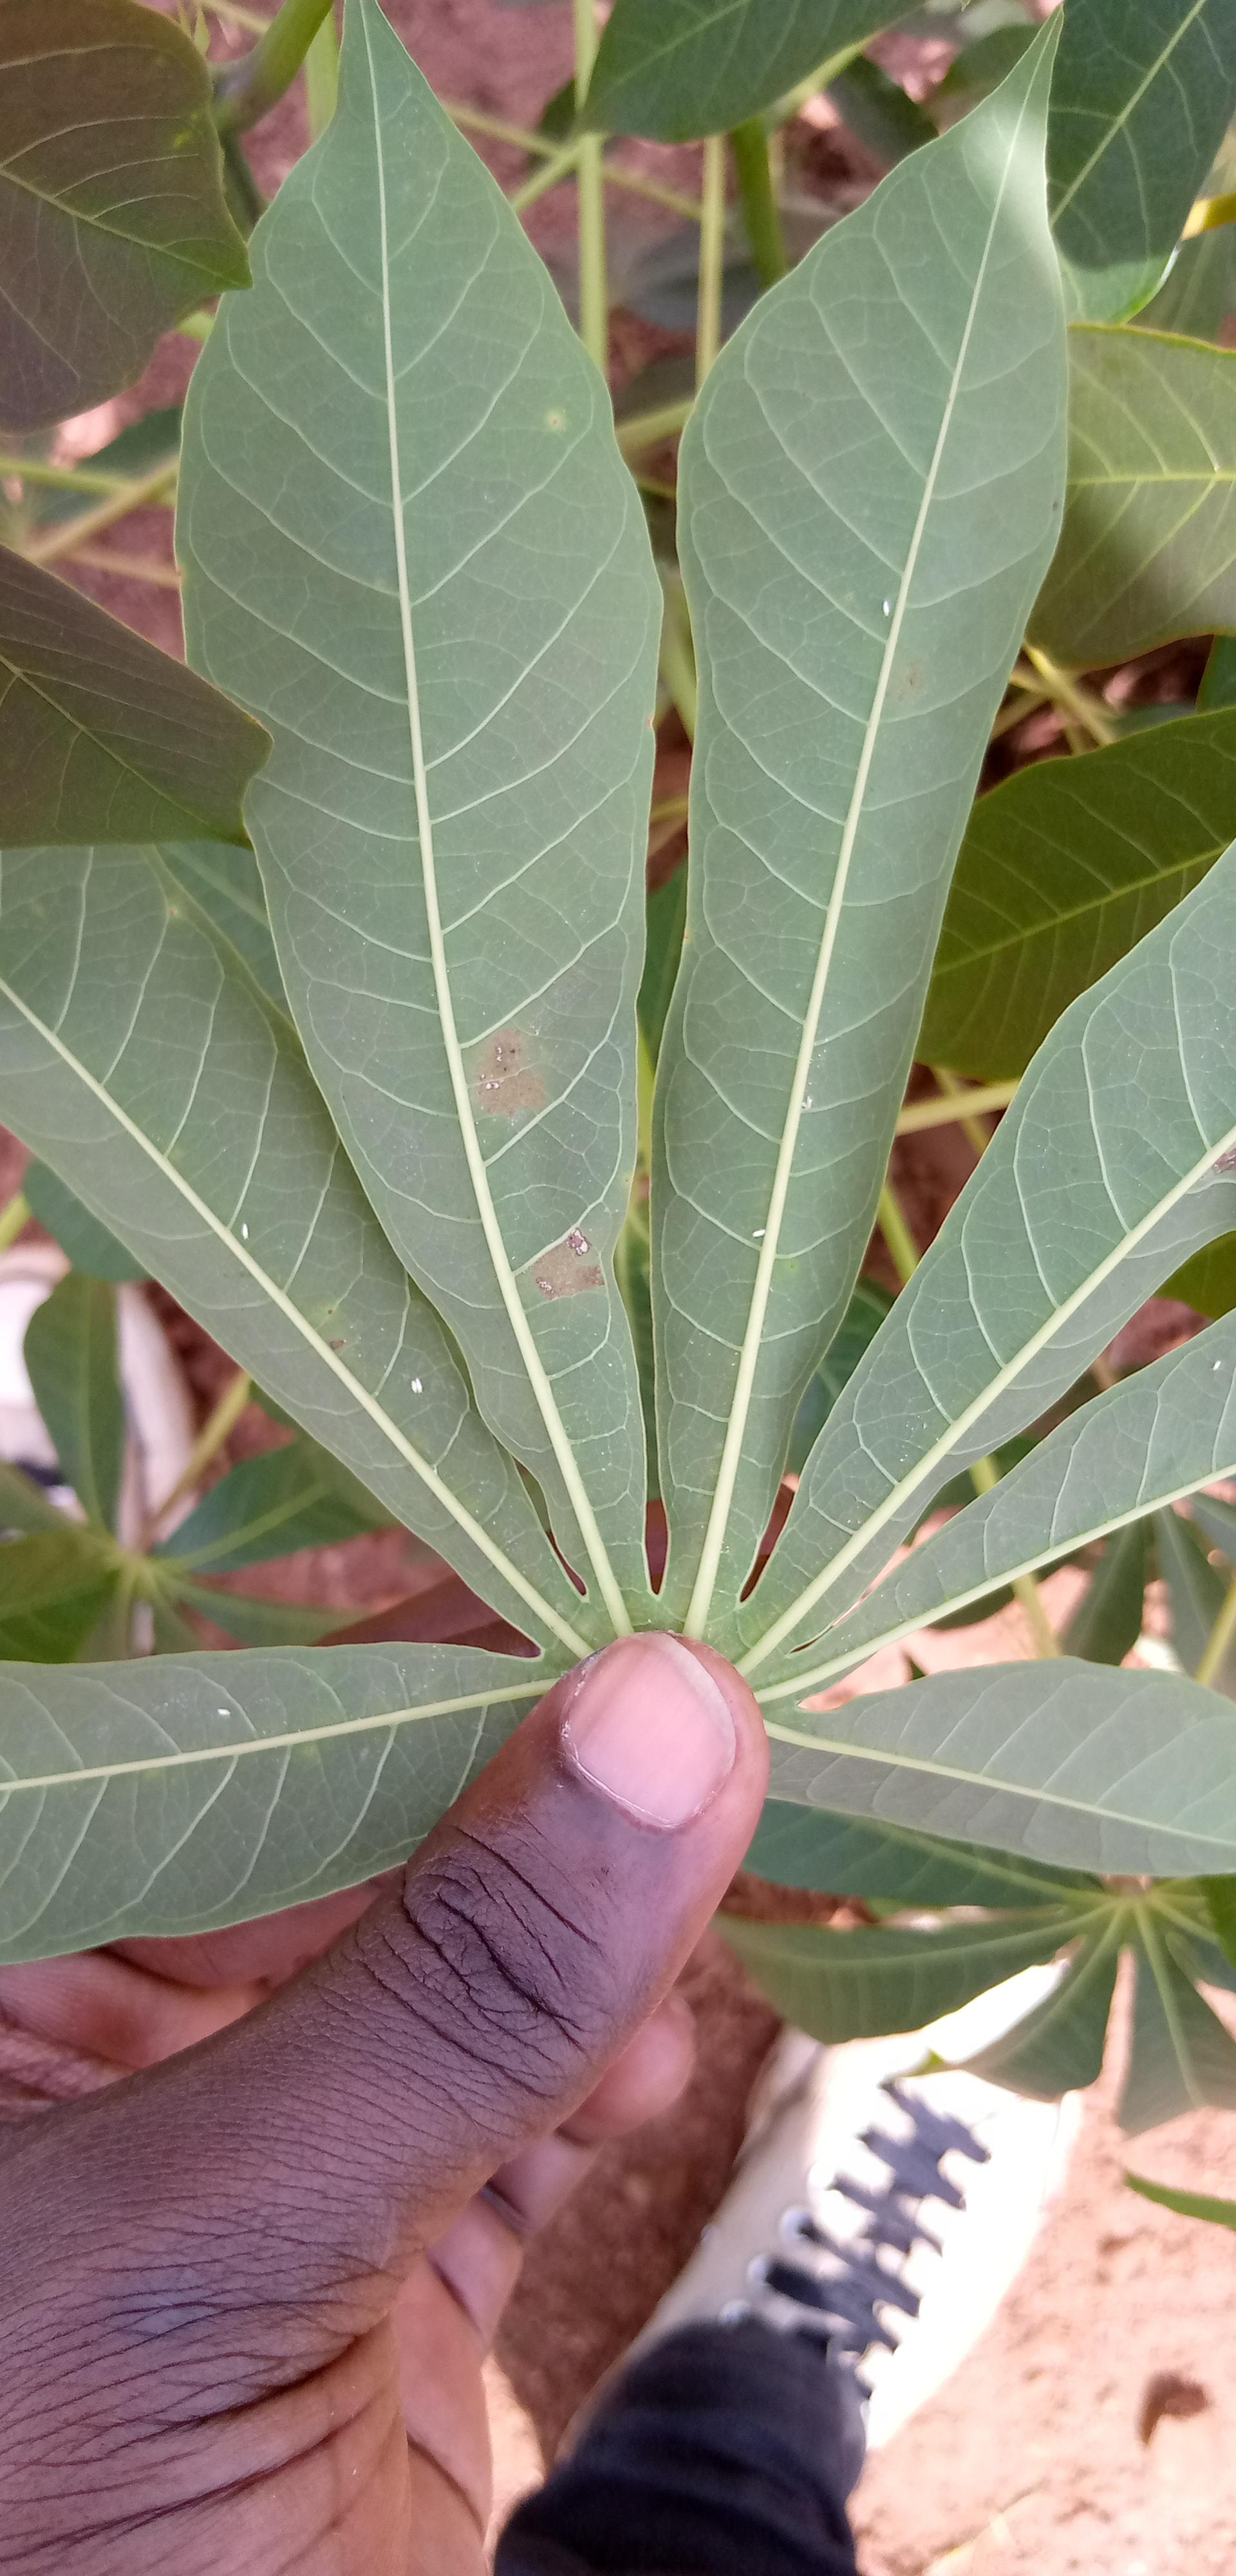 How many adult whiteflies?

8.